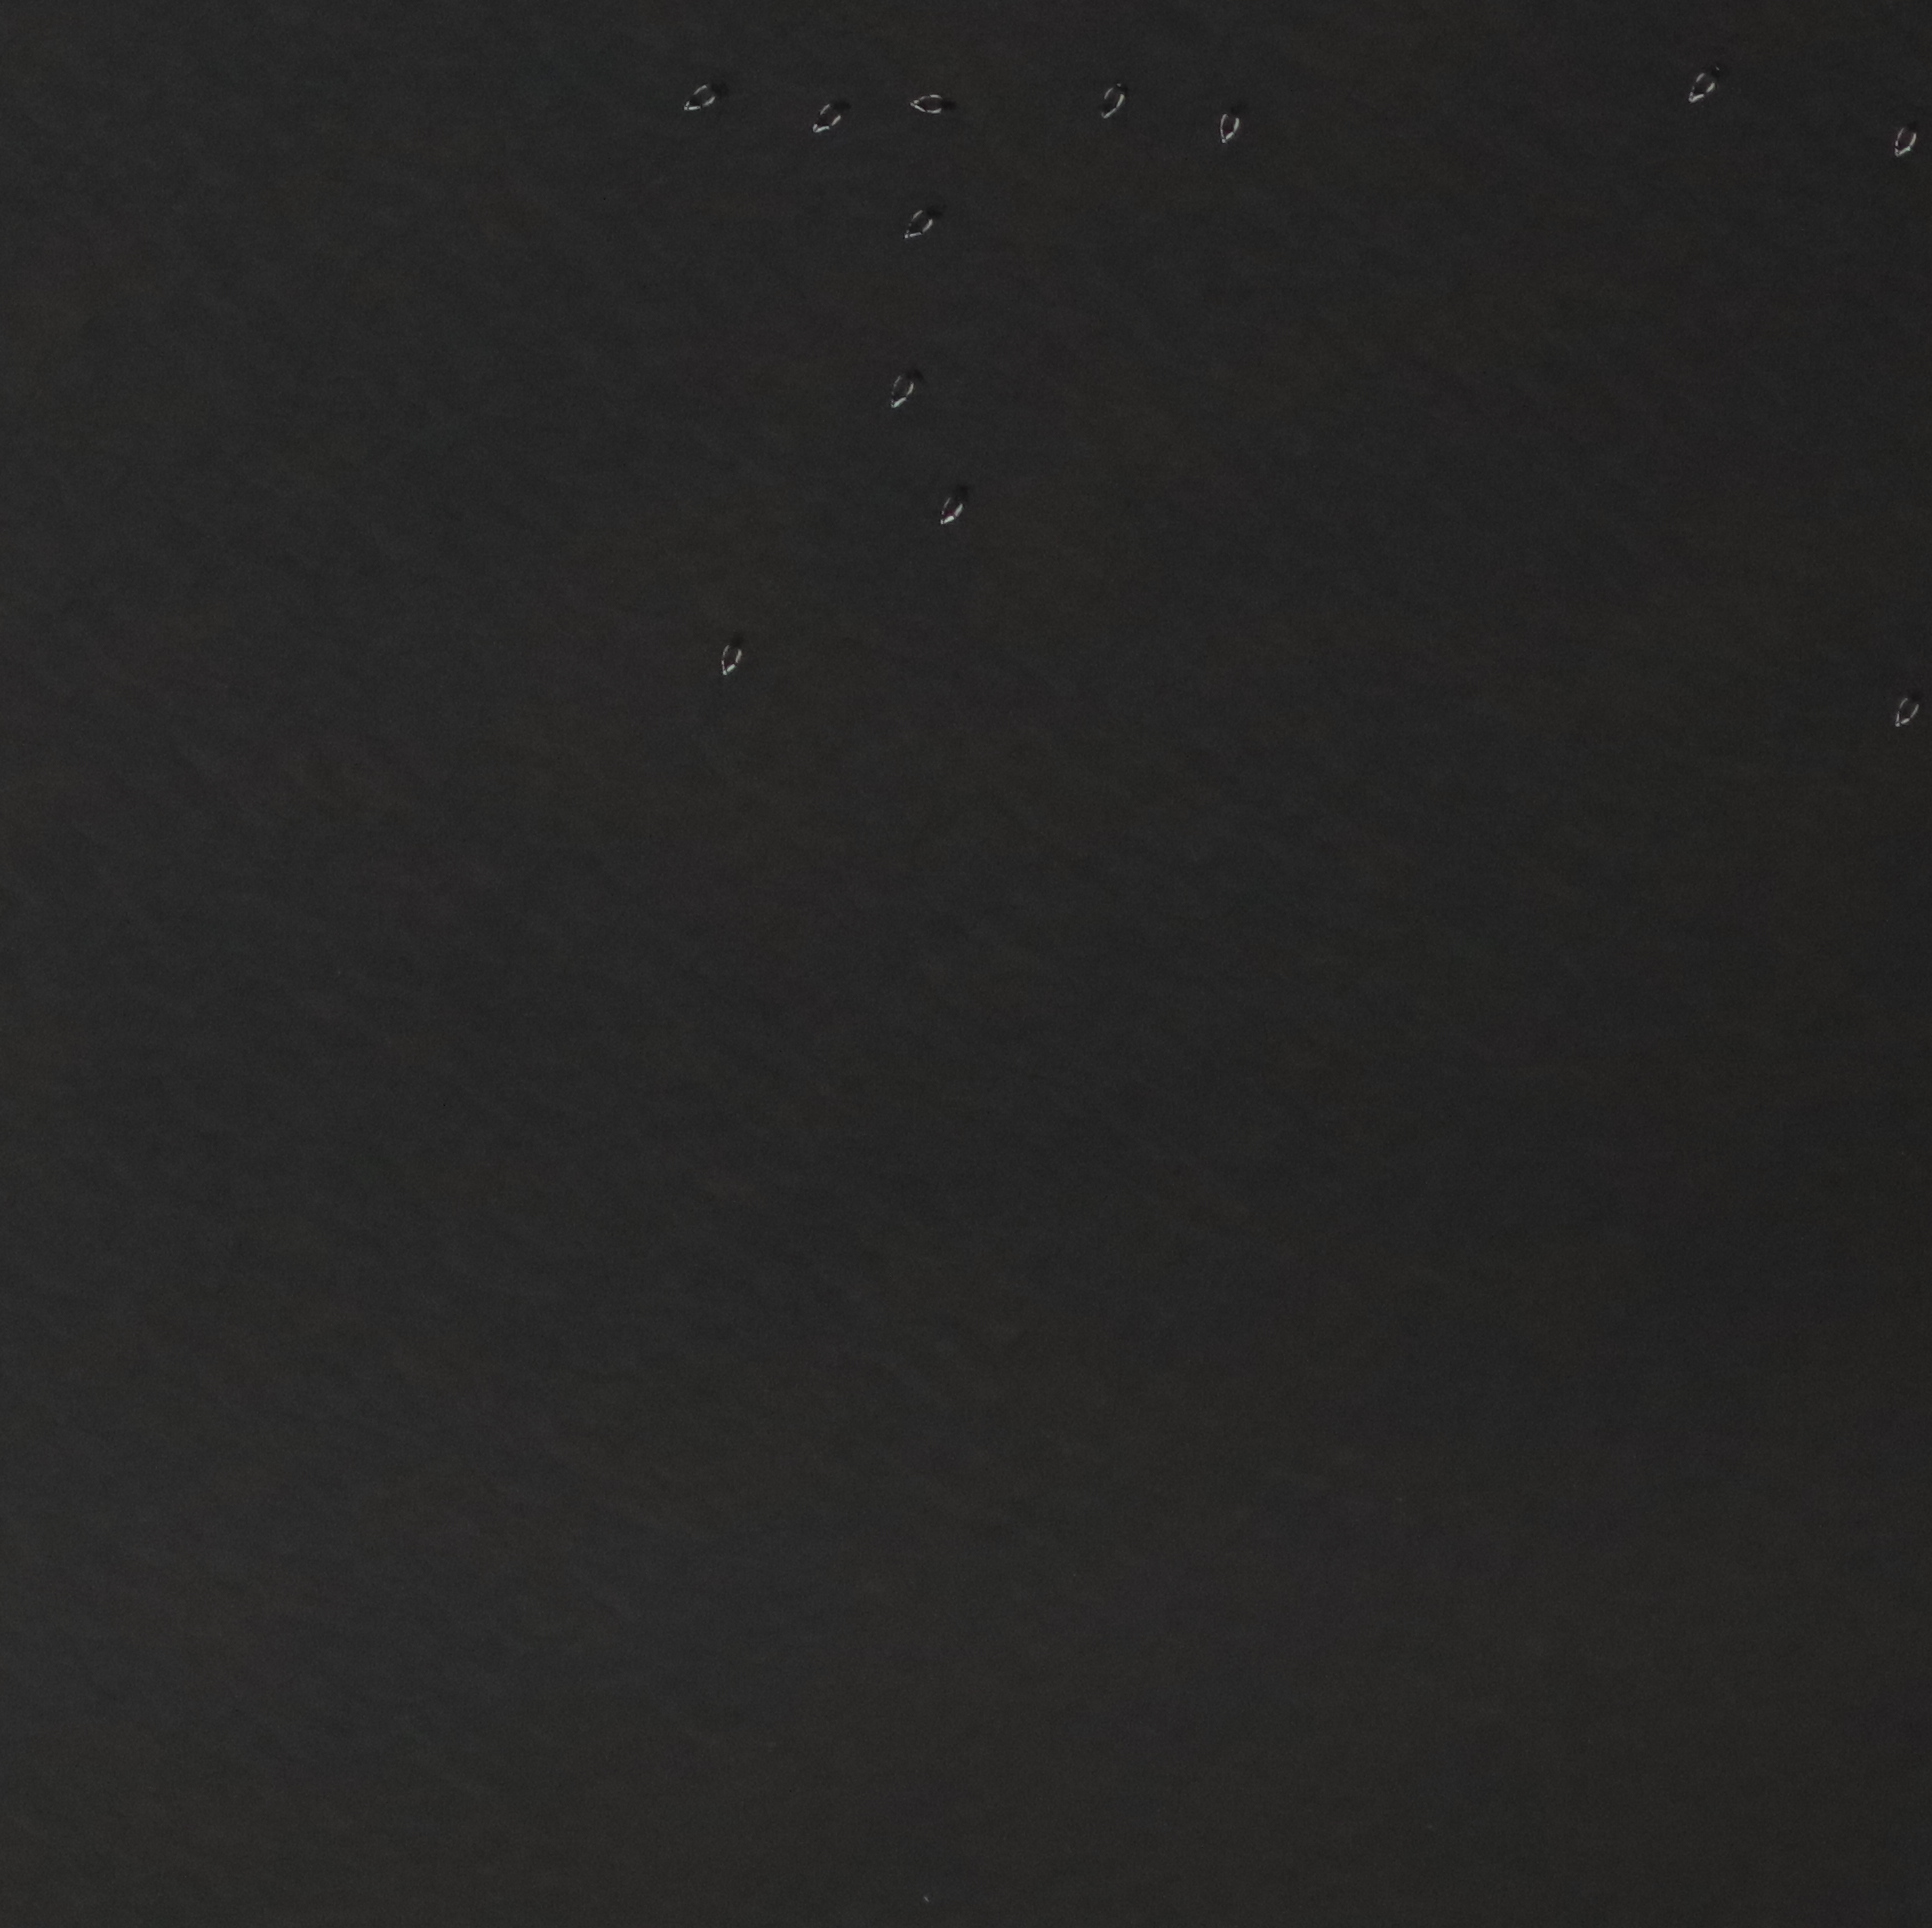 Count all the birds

12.